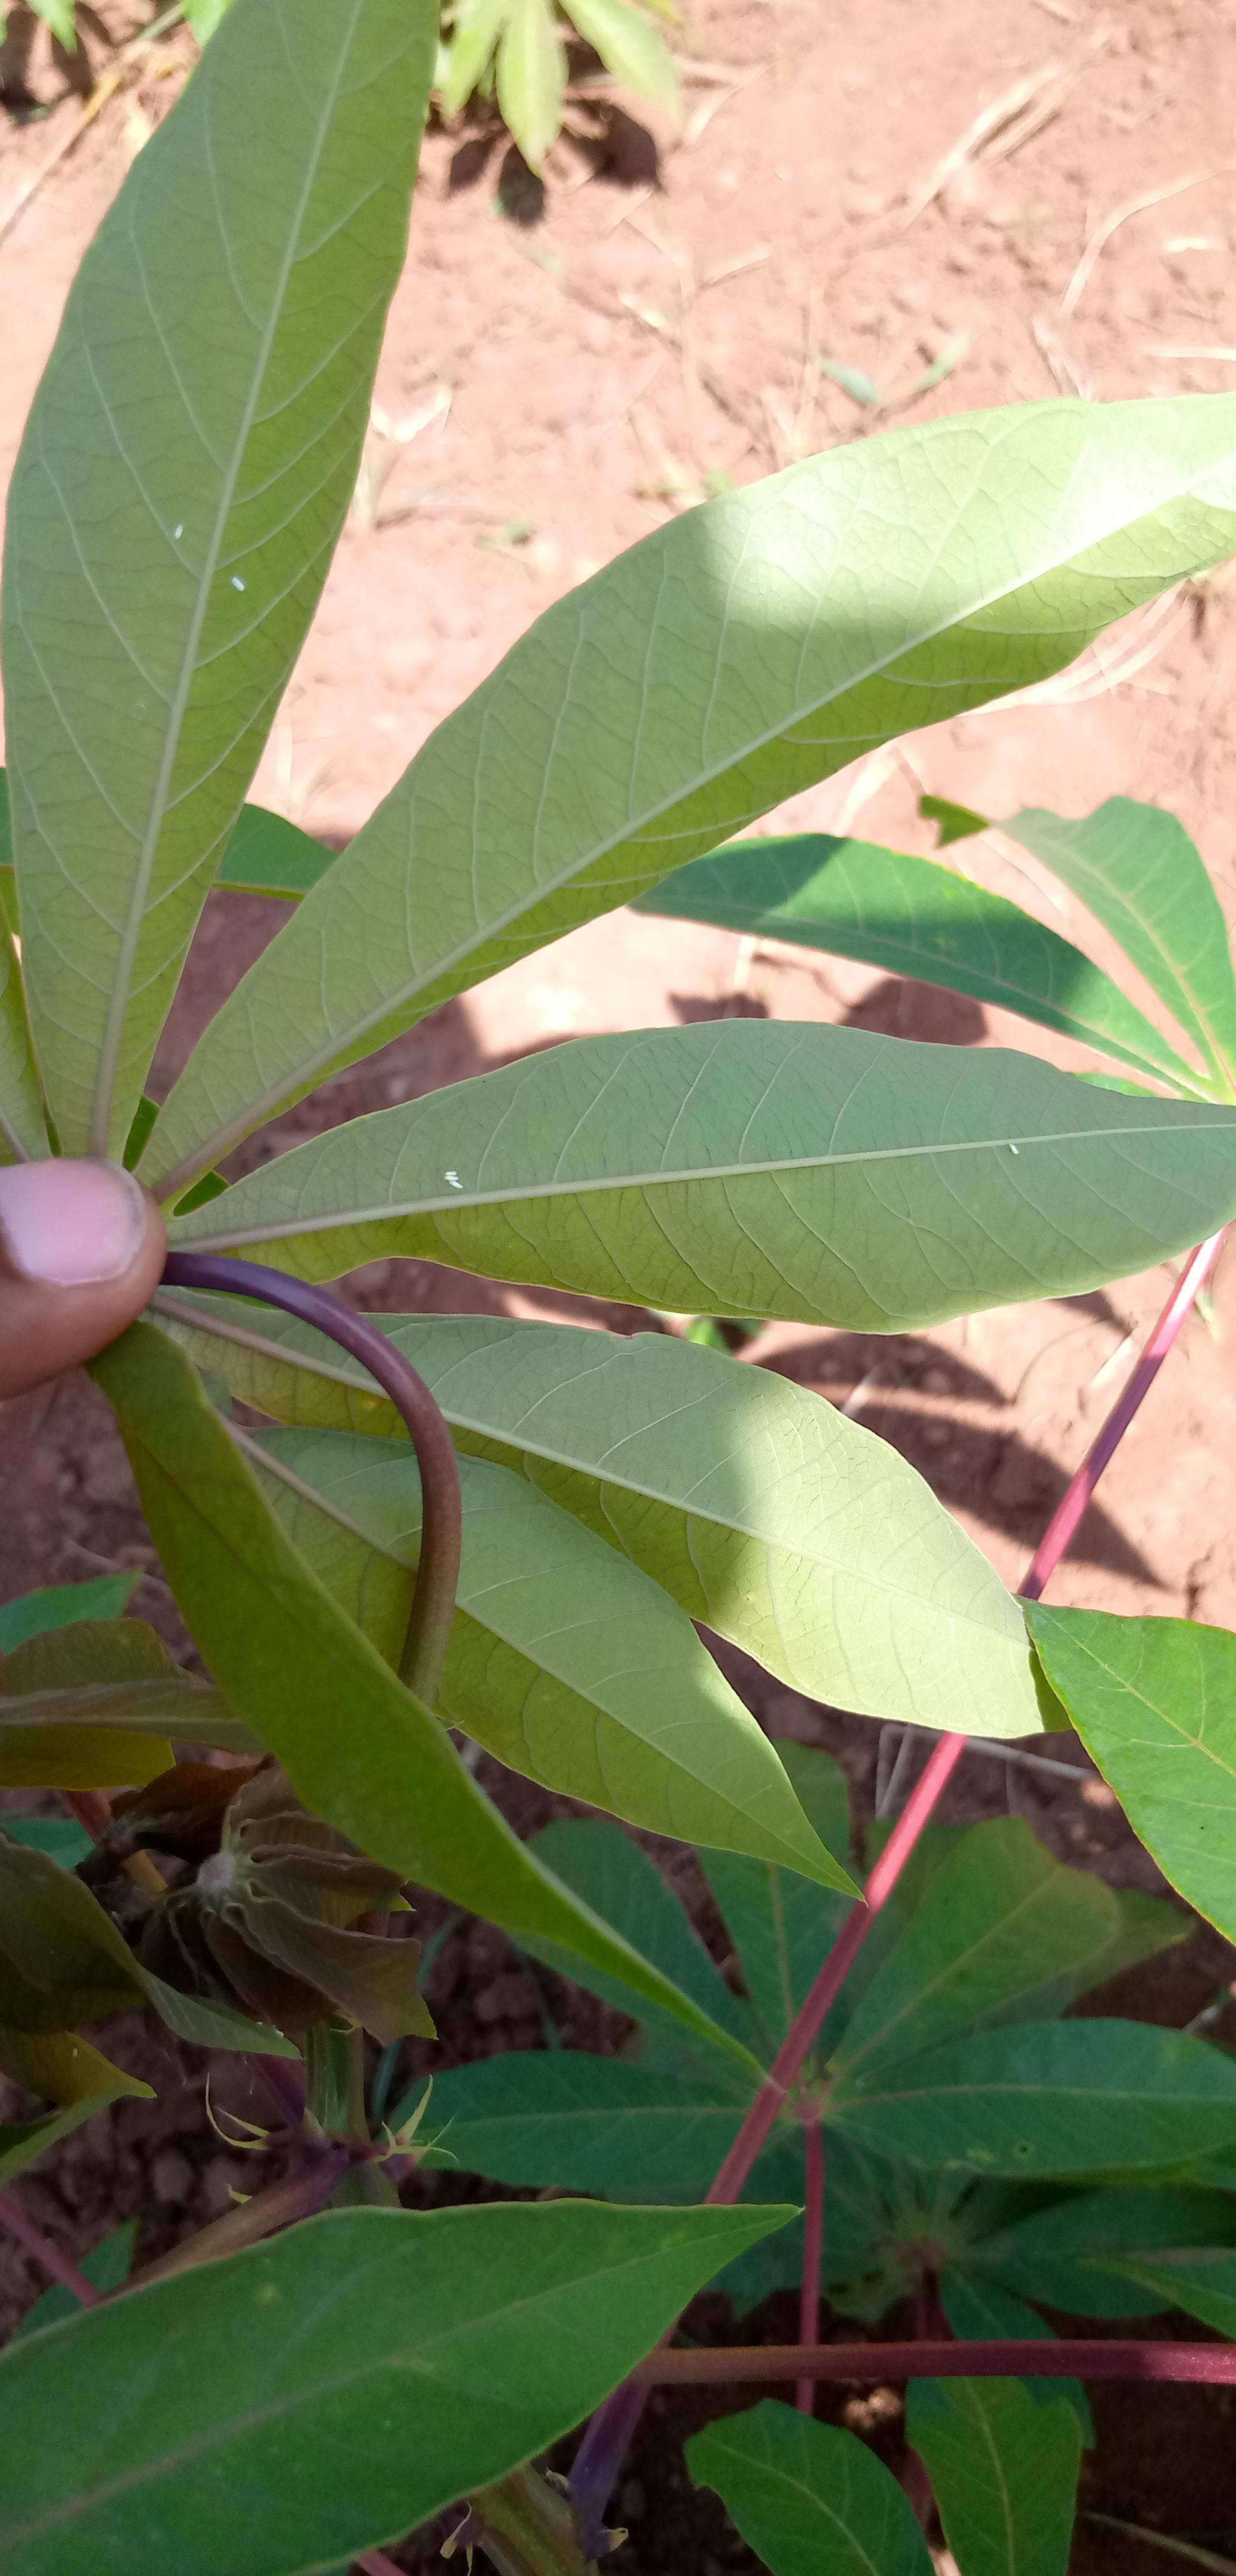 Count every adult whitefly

5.